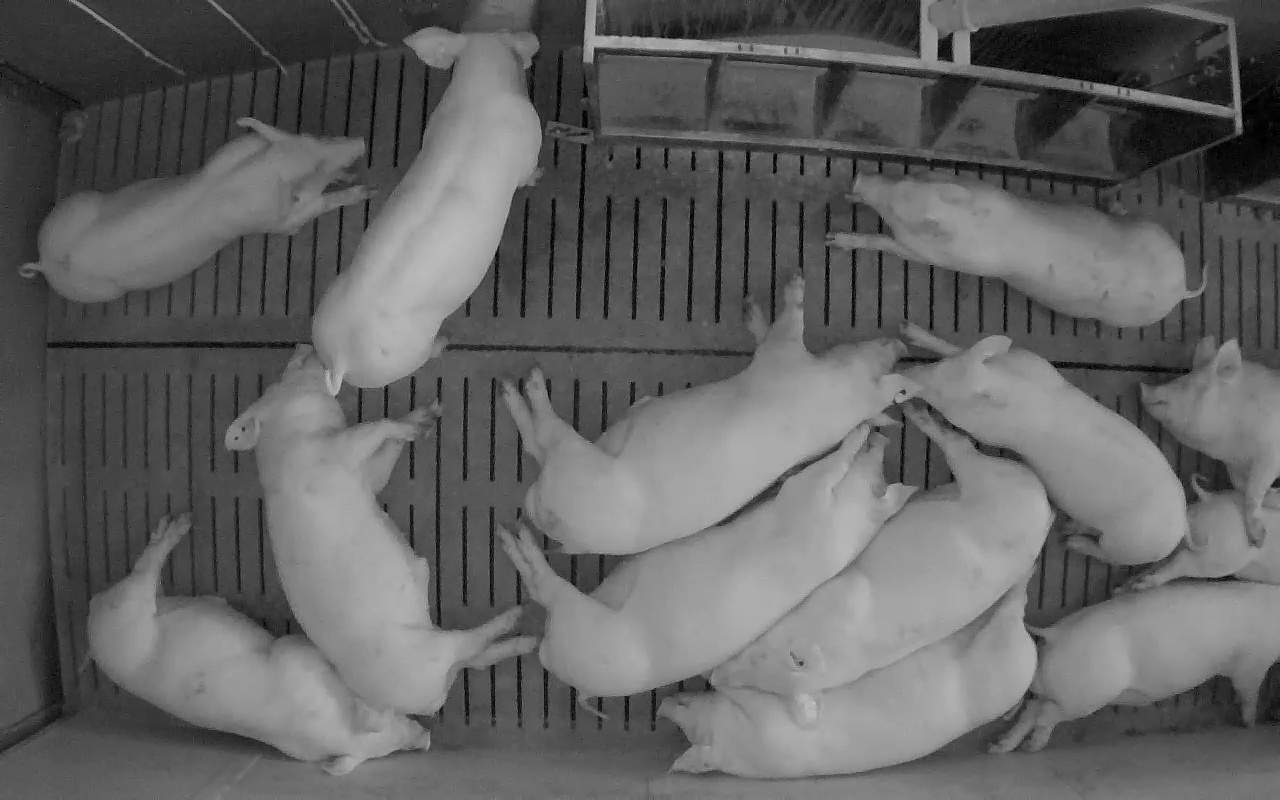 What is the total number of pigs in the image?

13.